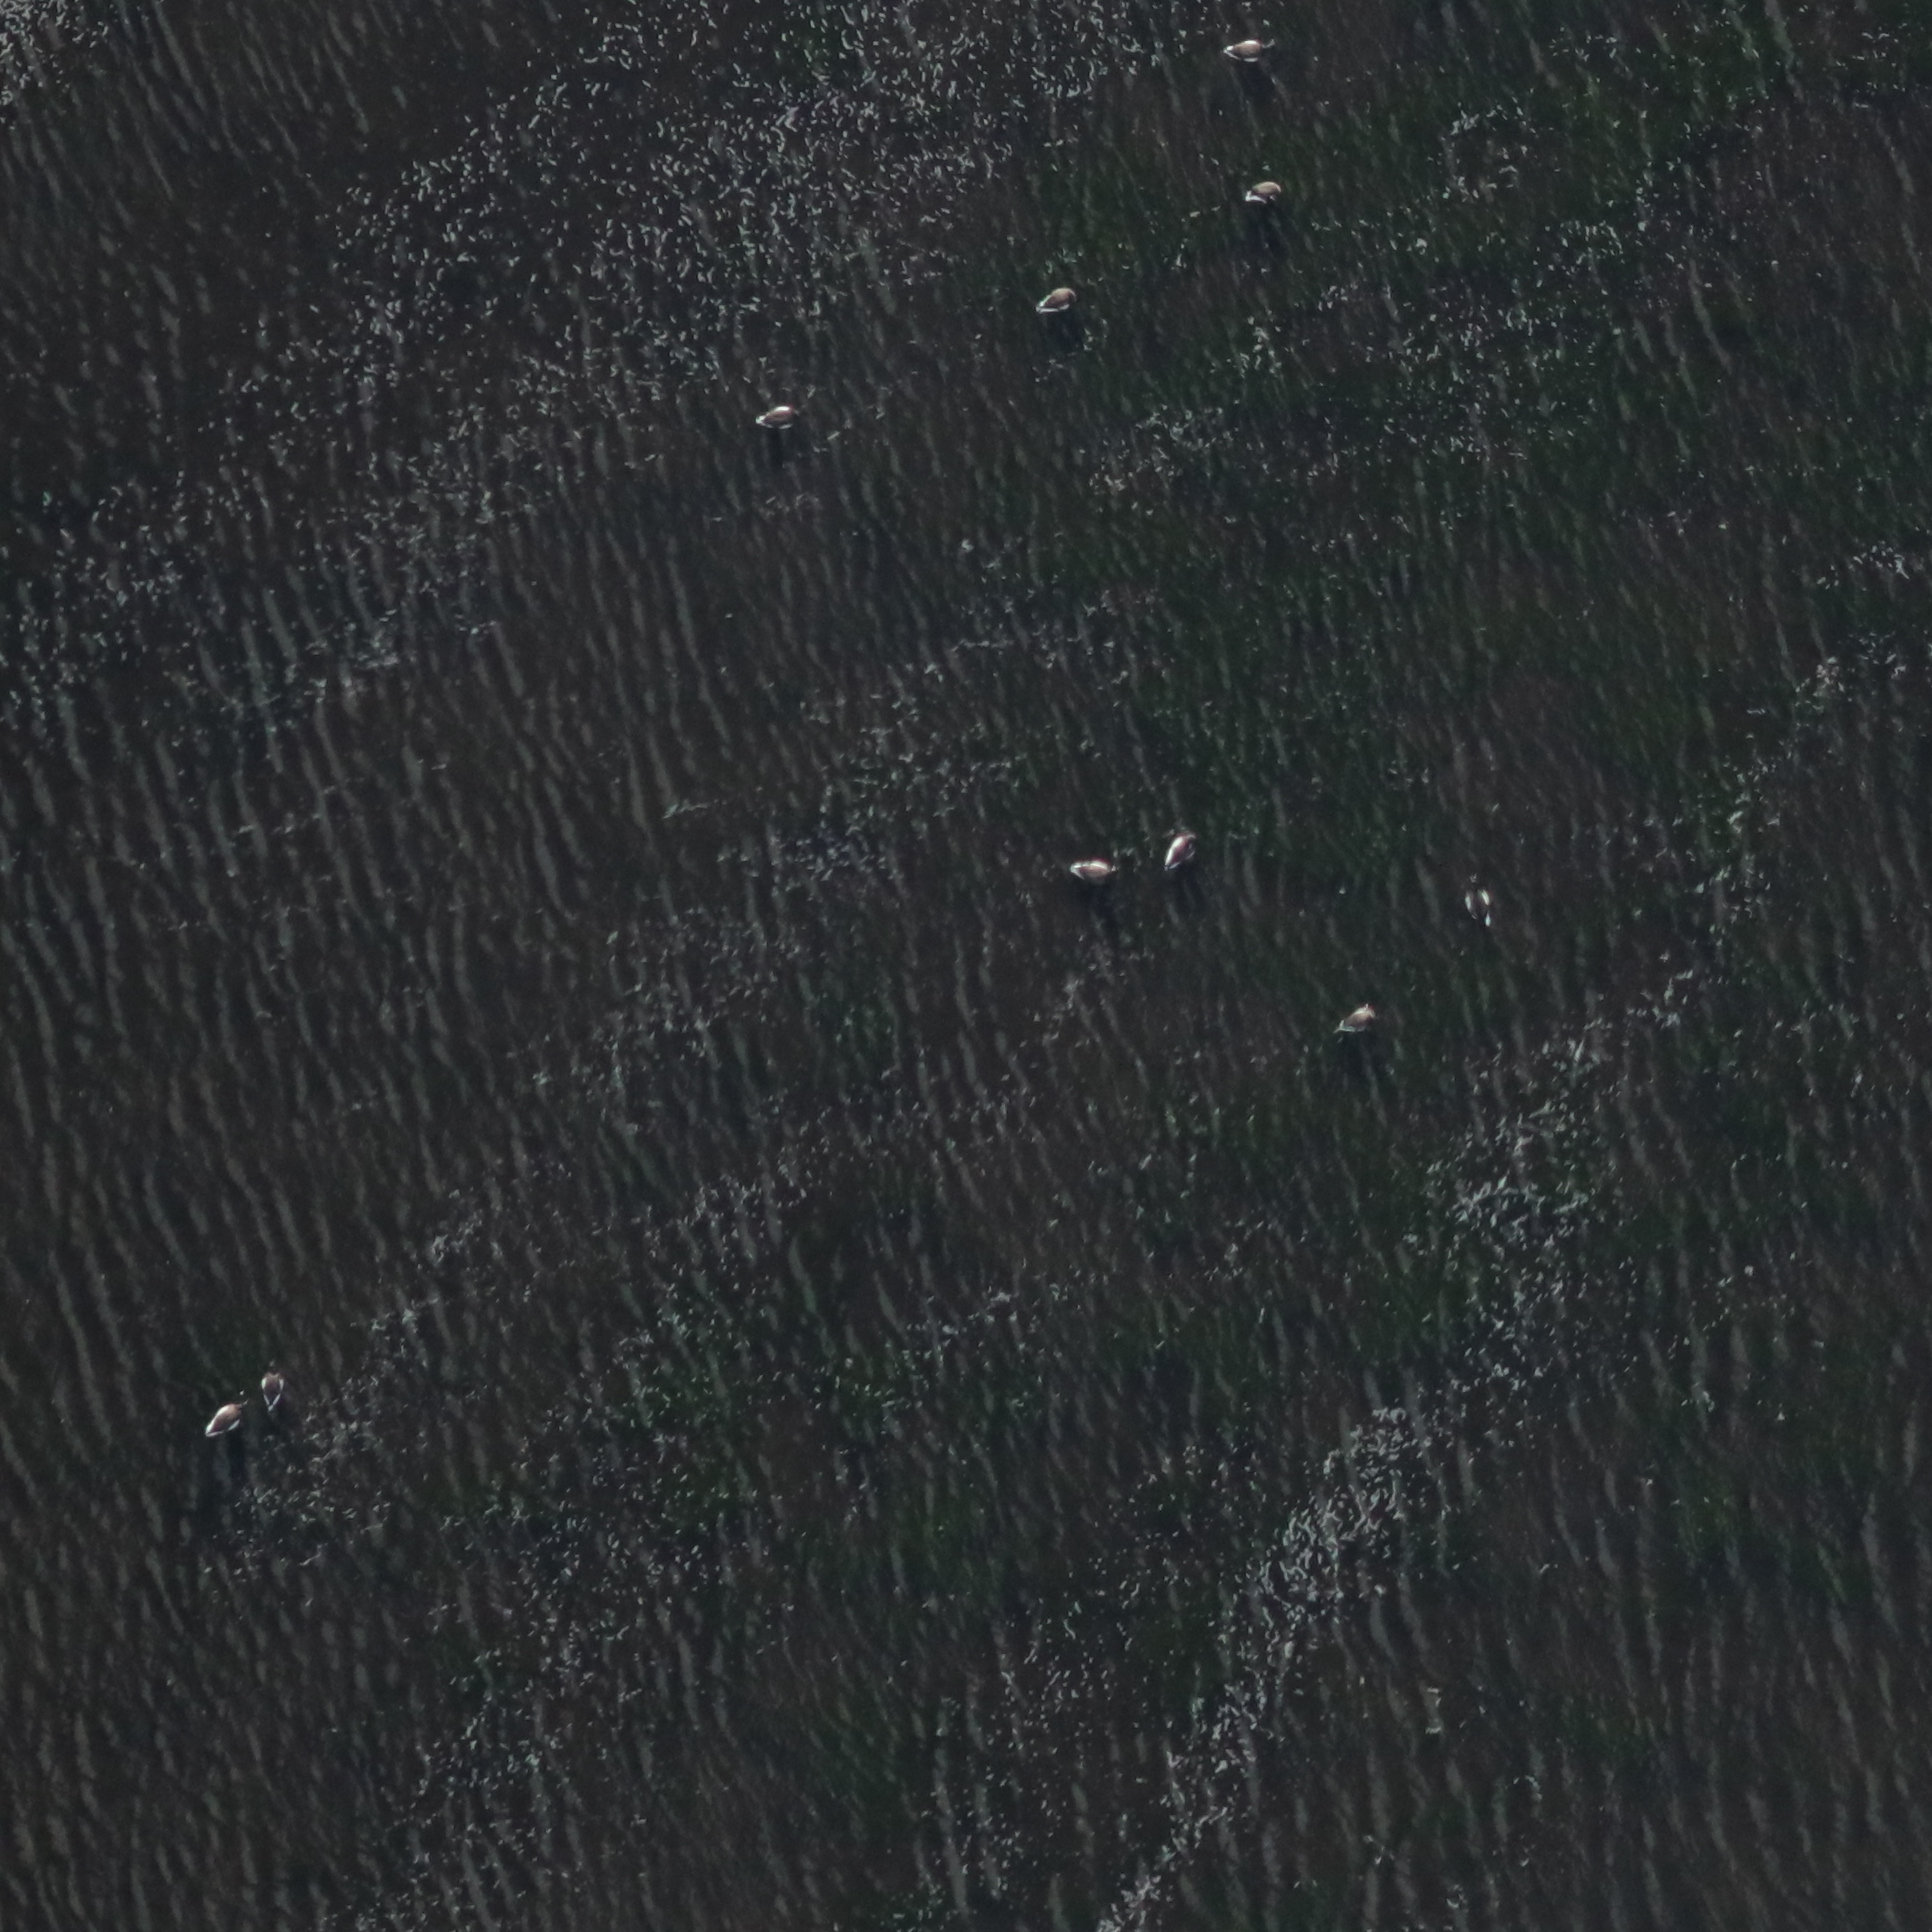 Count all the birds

10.